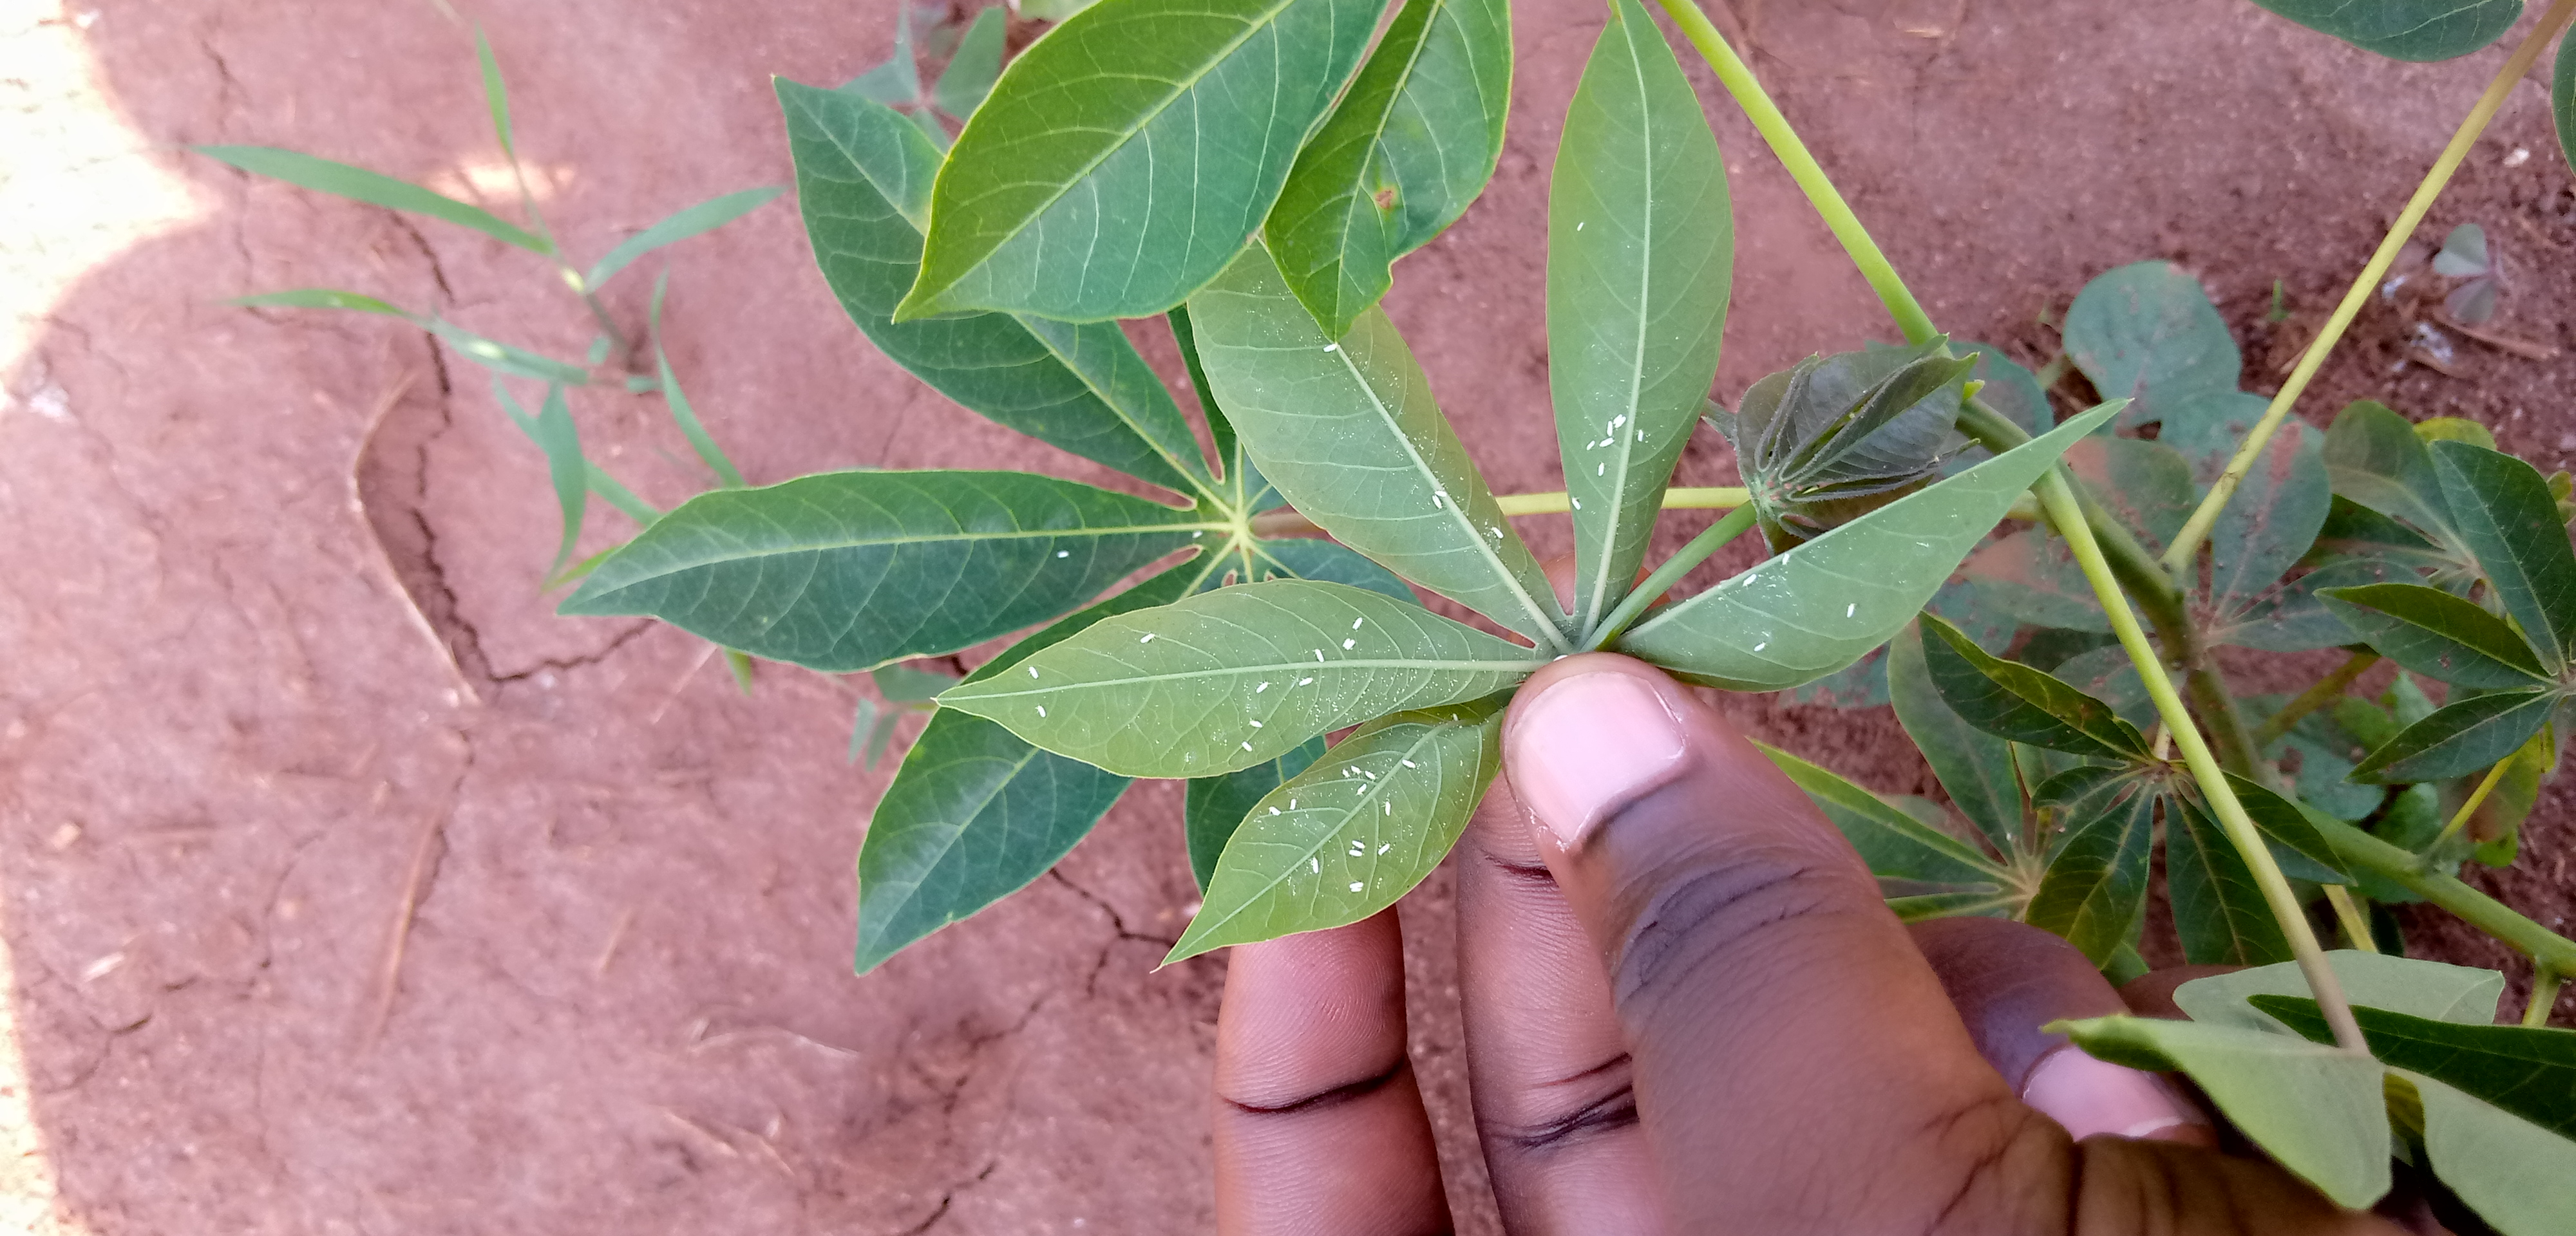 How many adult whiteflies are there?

46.